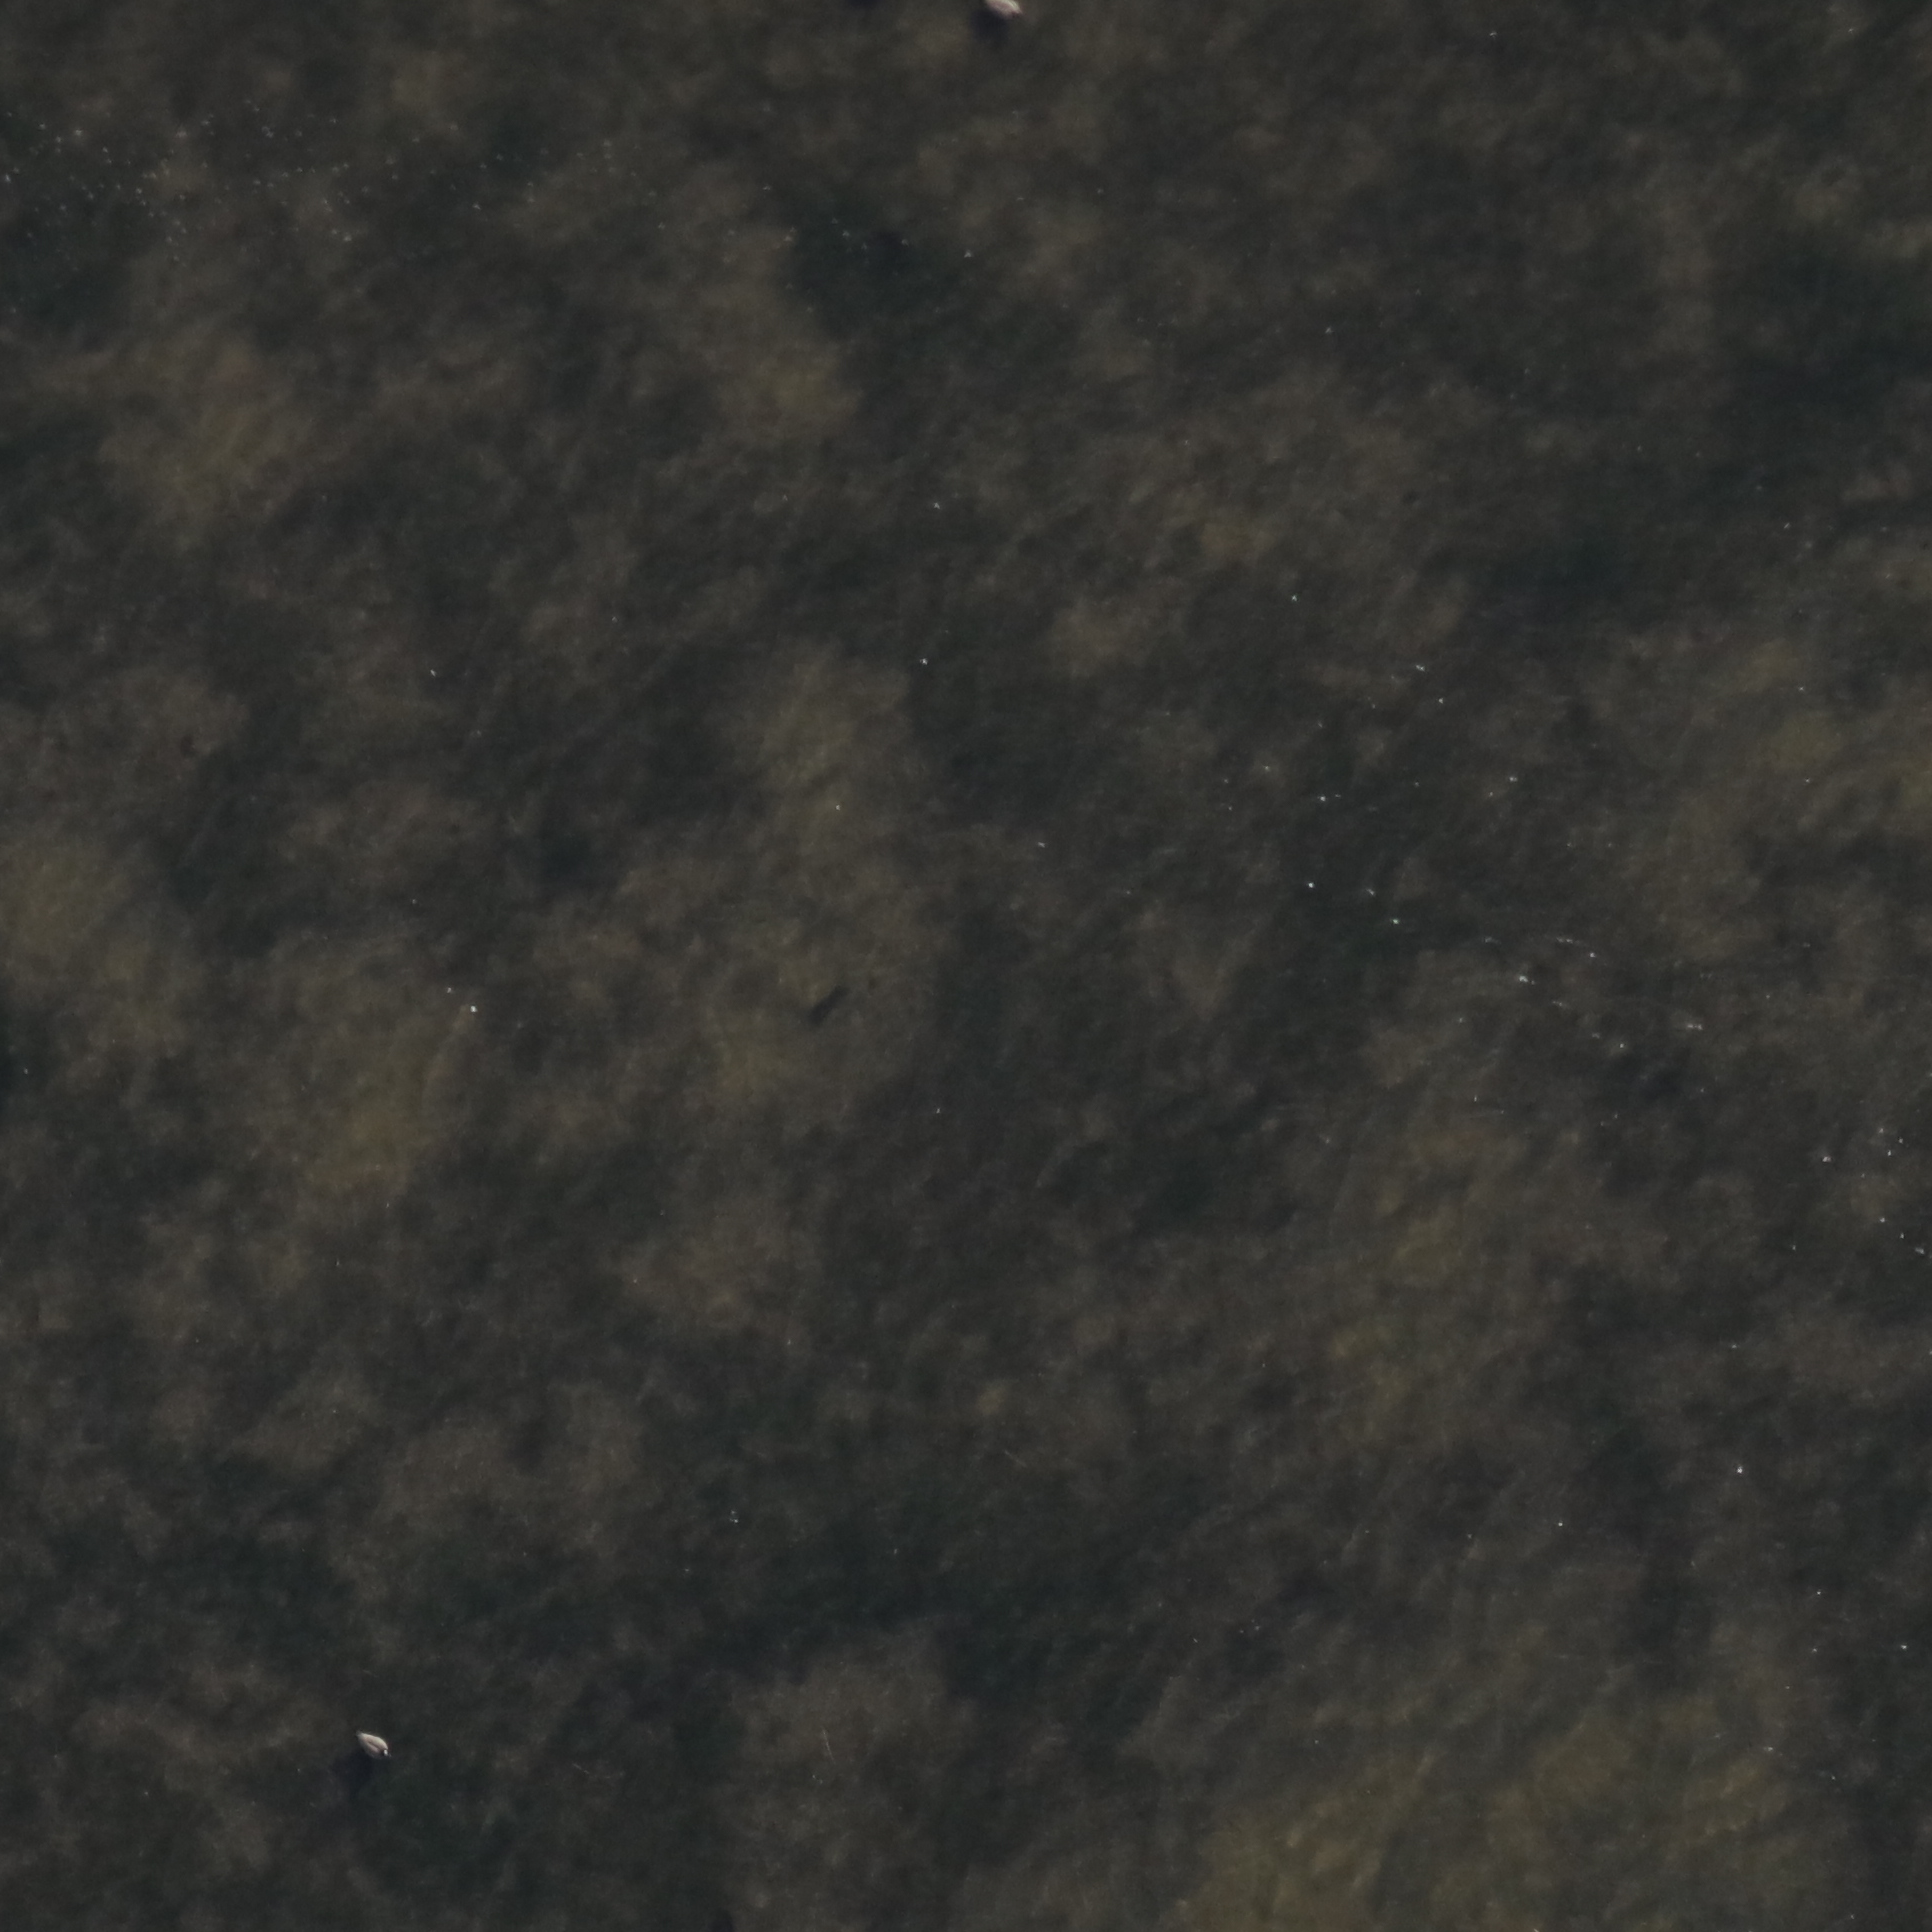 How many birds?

2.